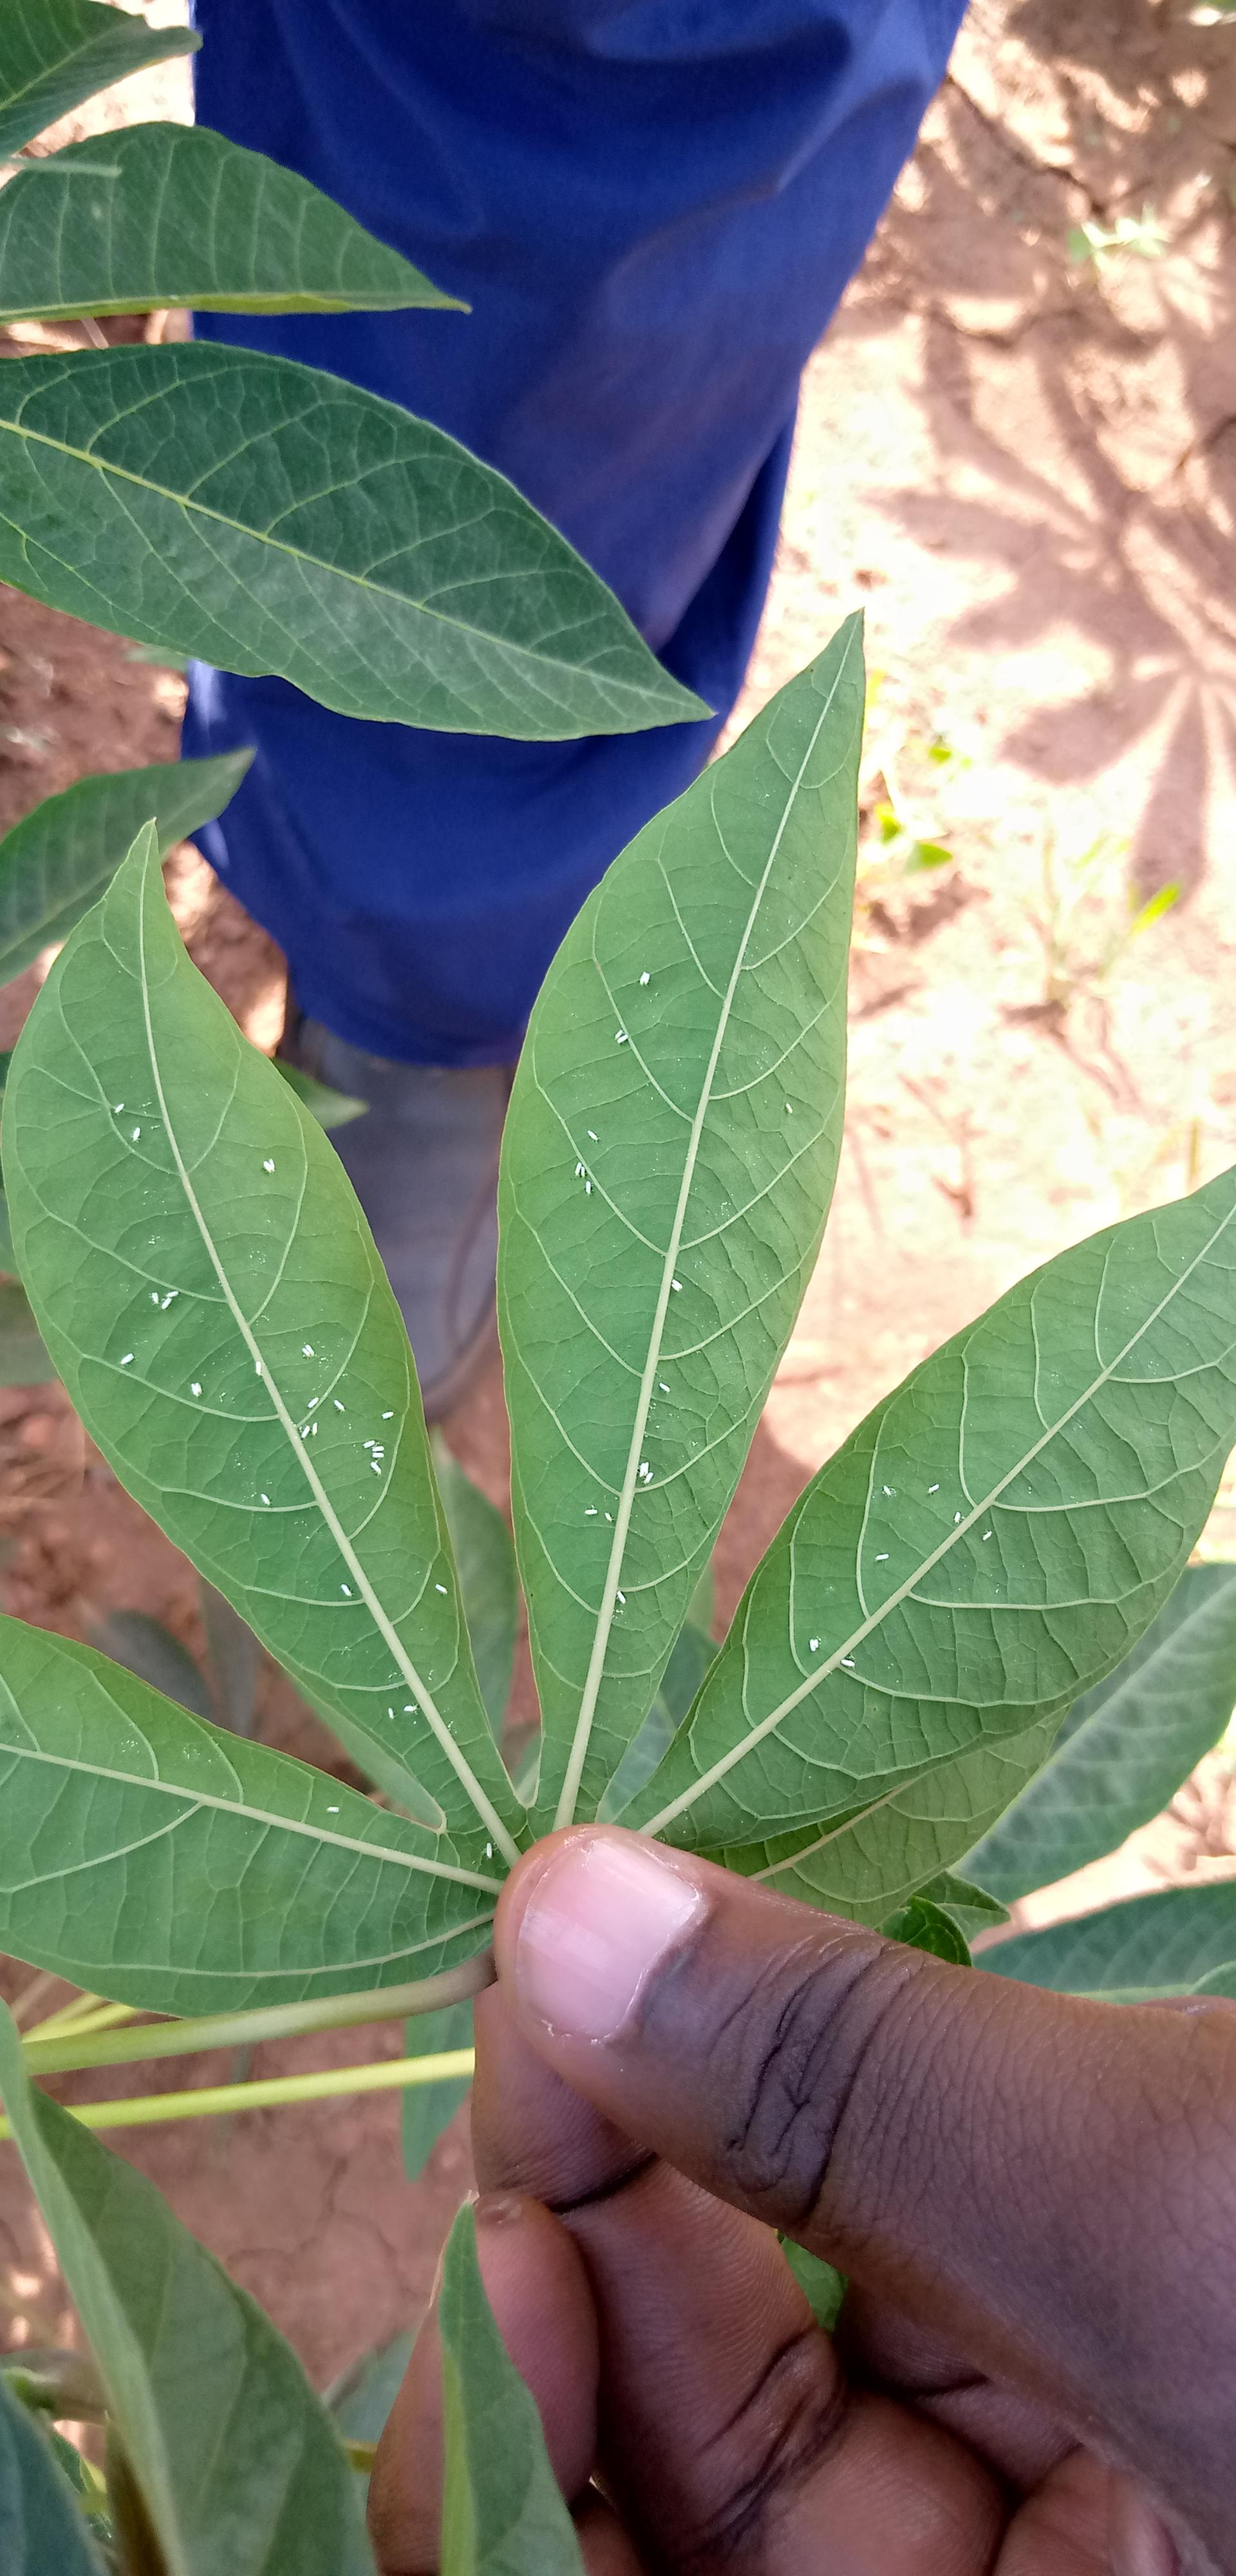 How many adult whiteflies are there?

55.